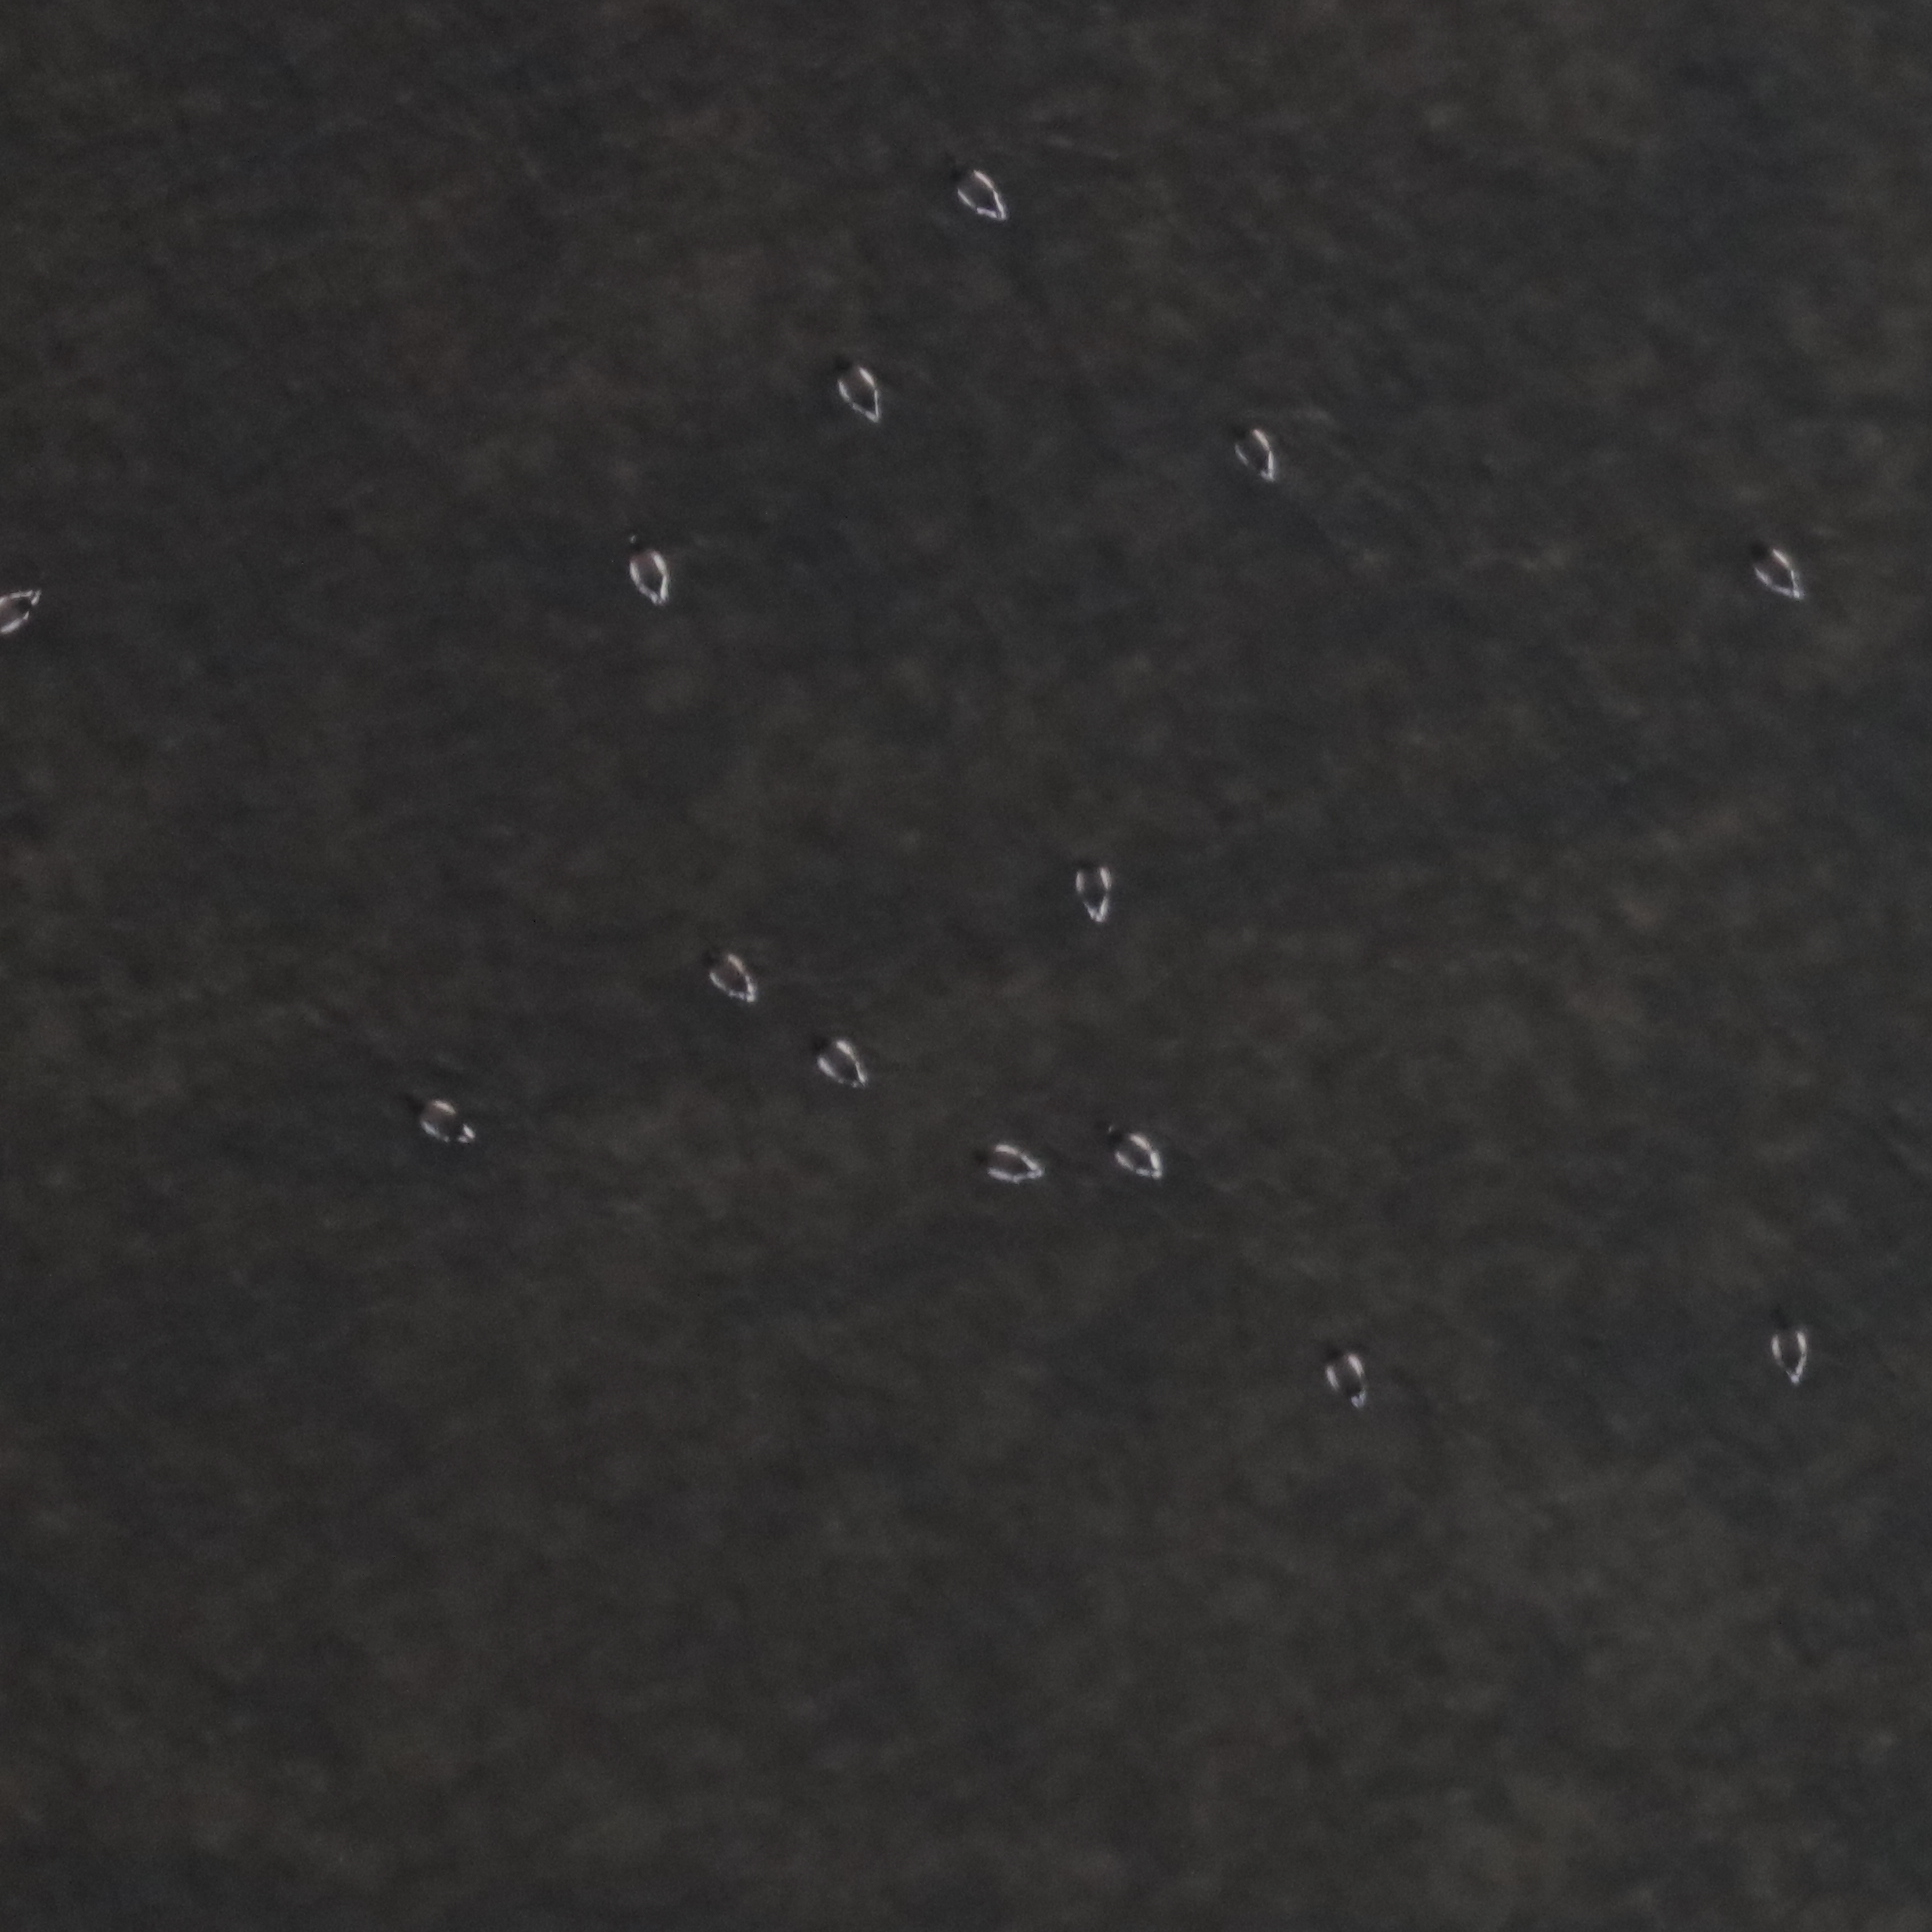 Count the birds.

14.